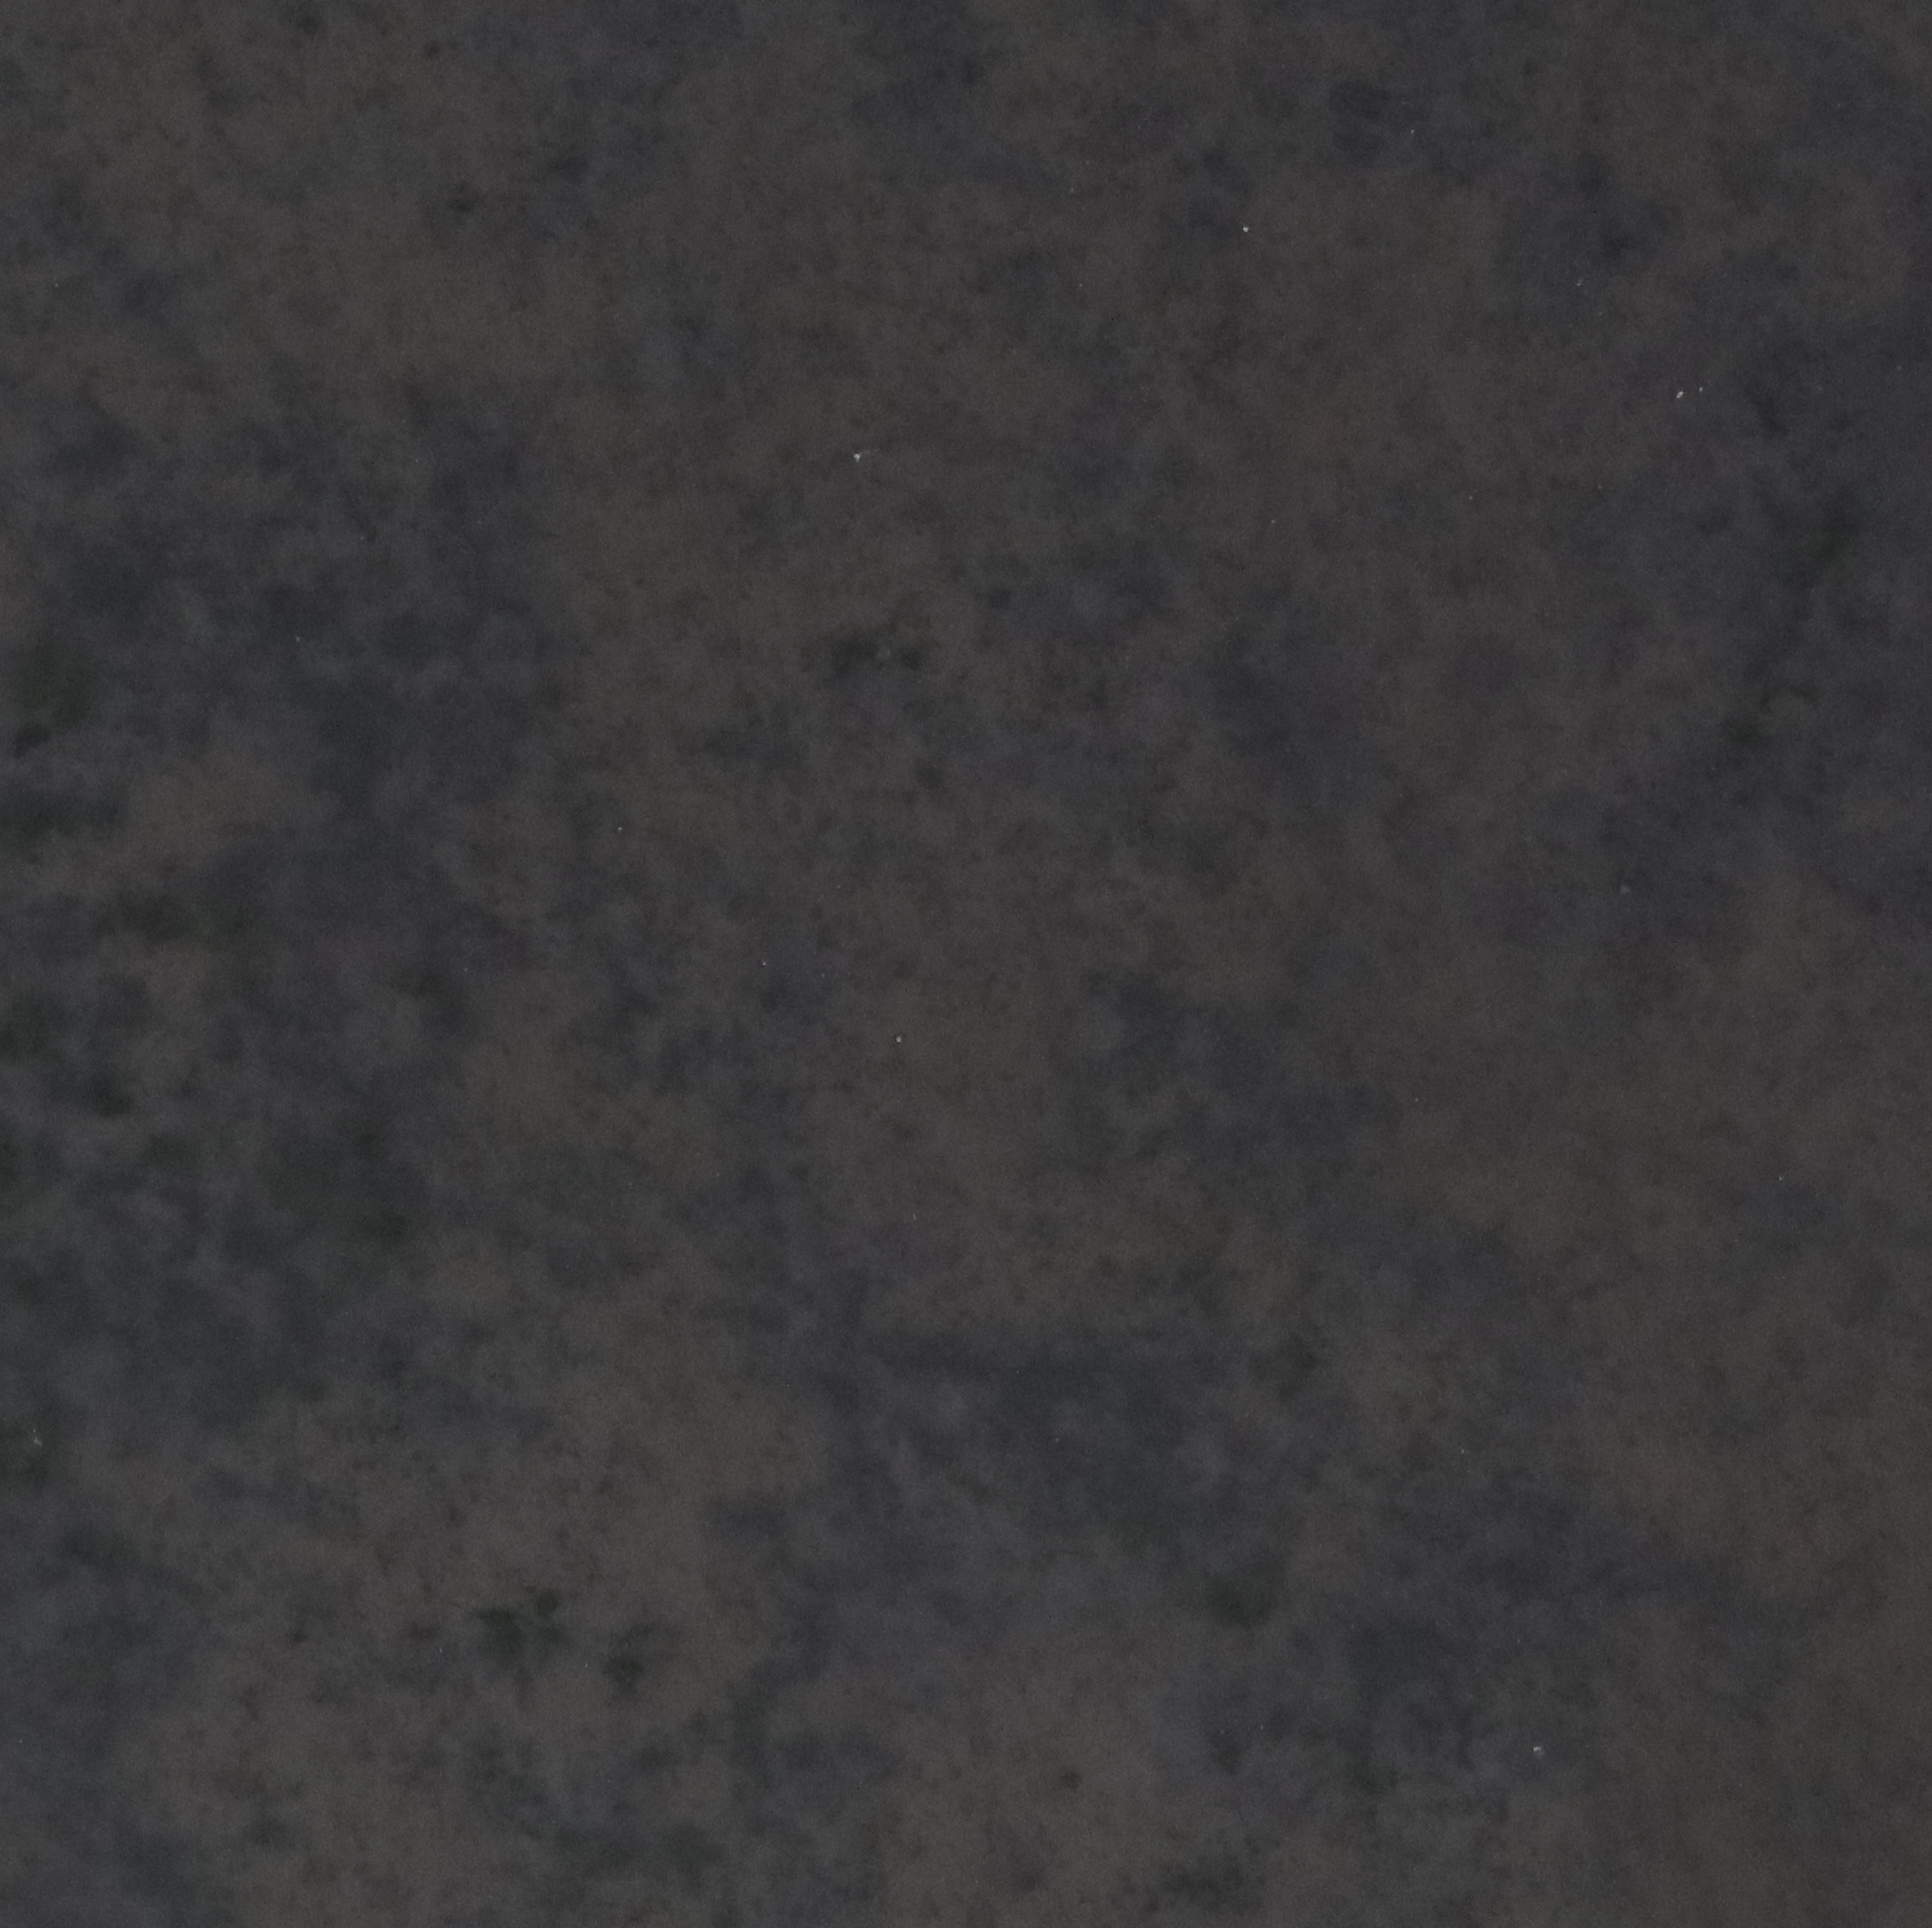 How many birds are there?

0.